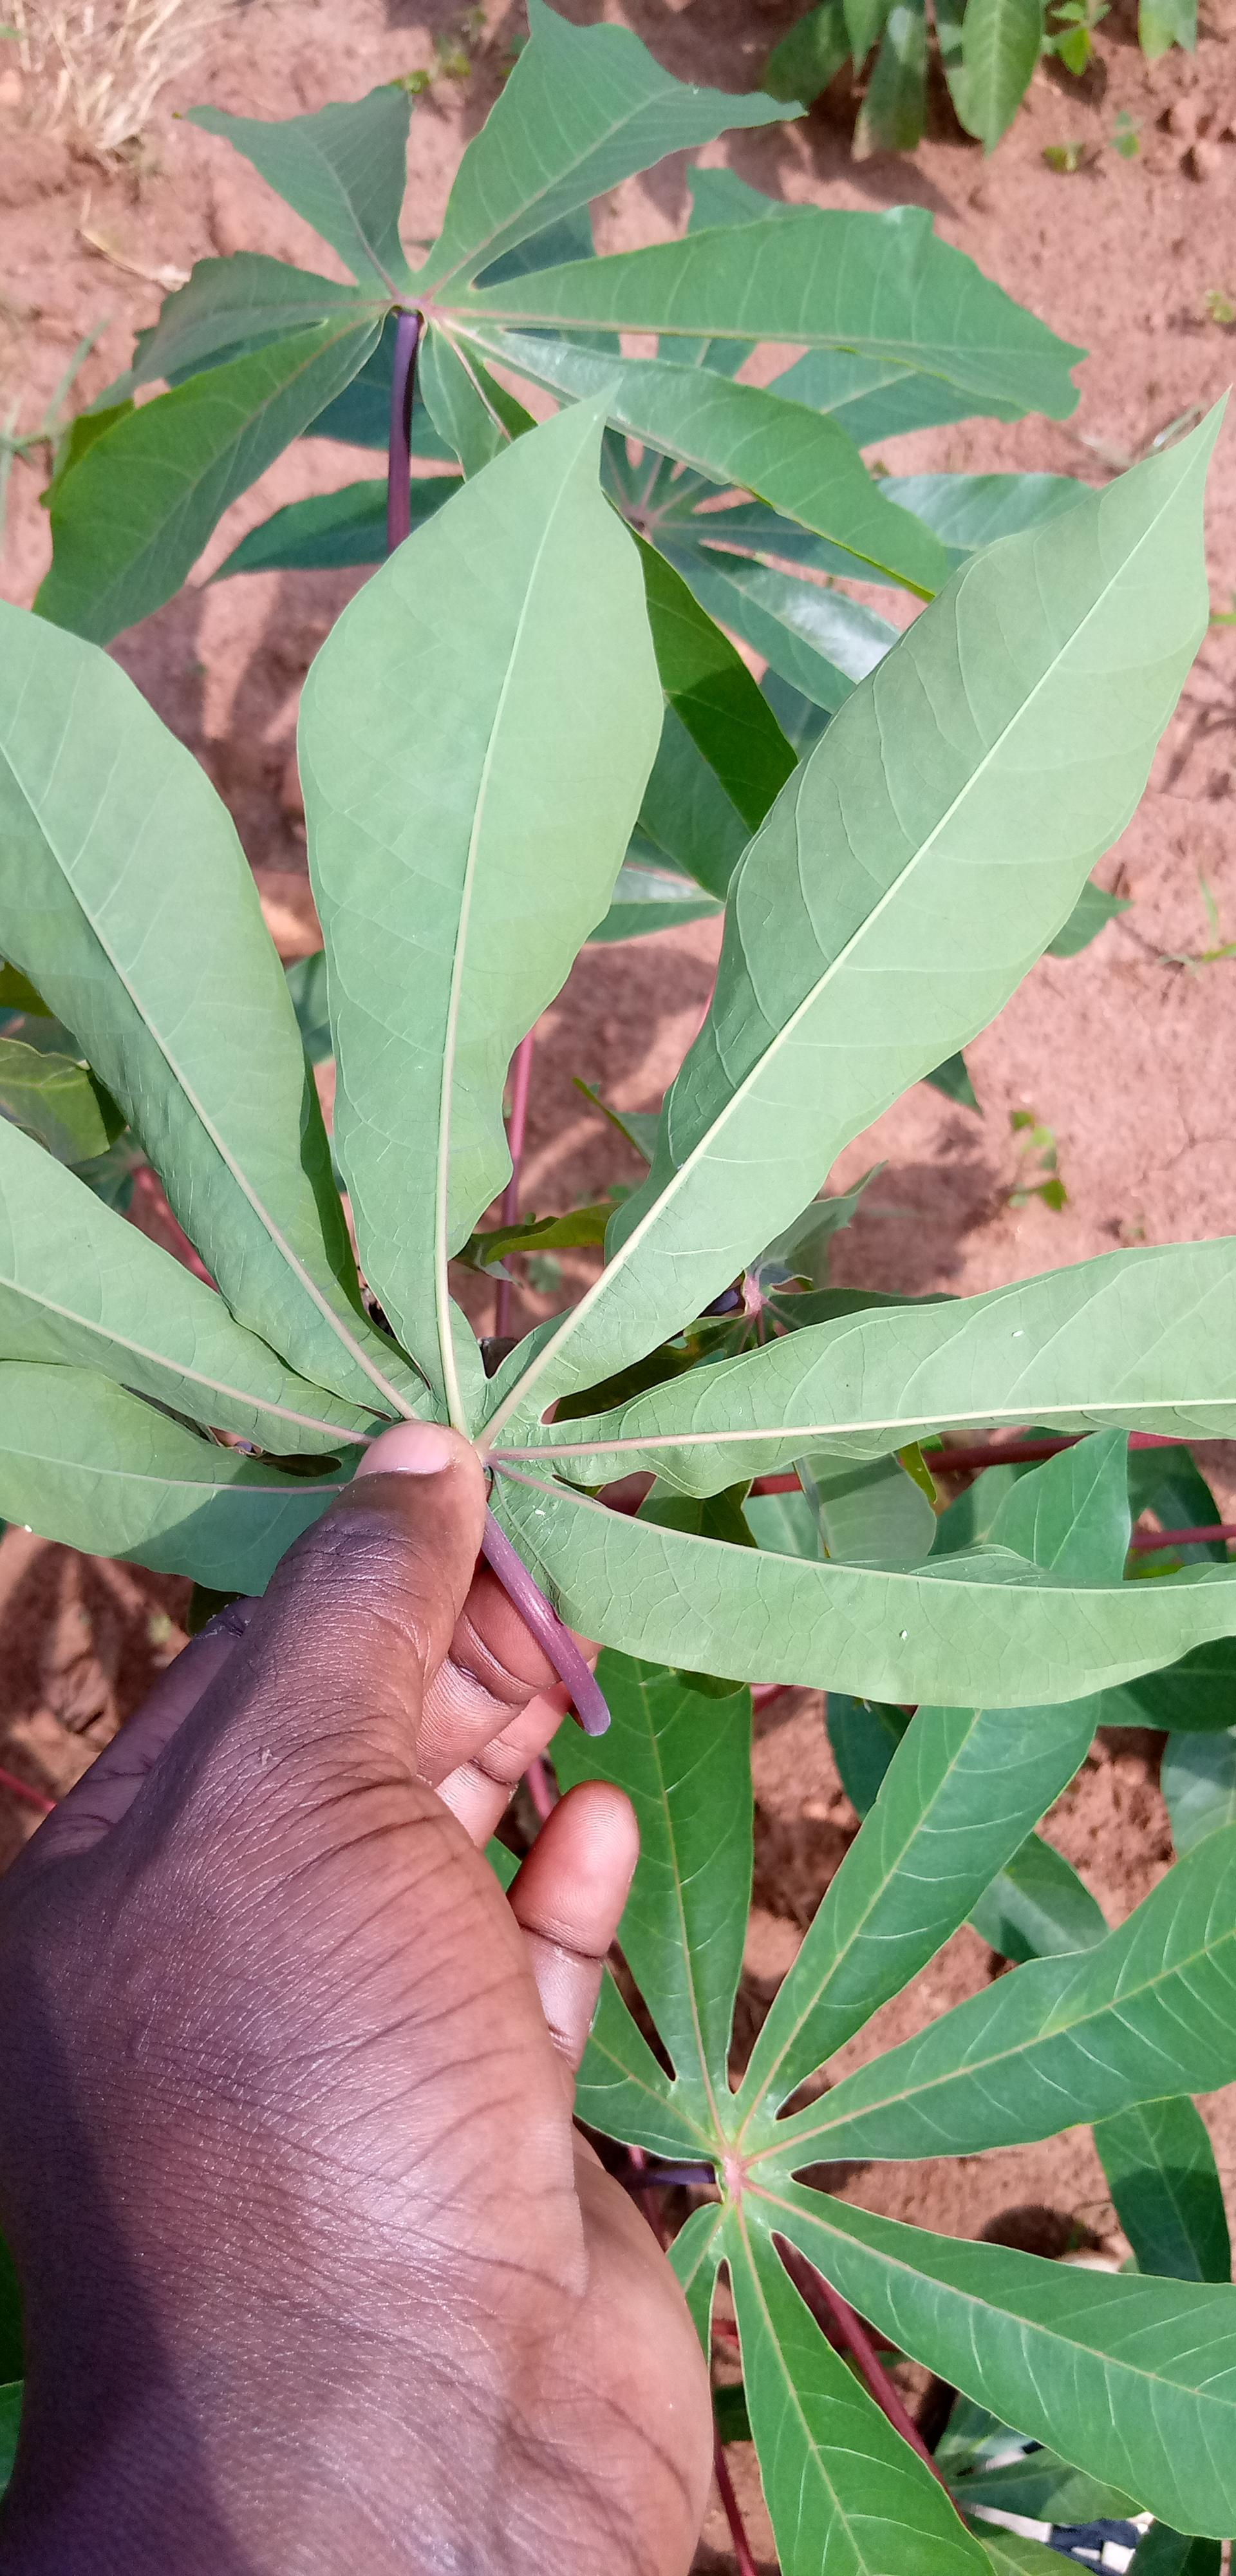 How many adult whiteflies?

3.